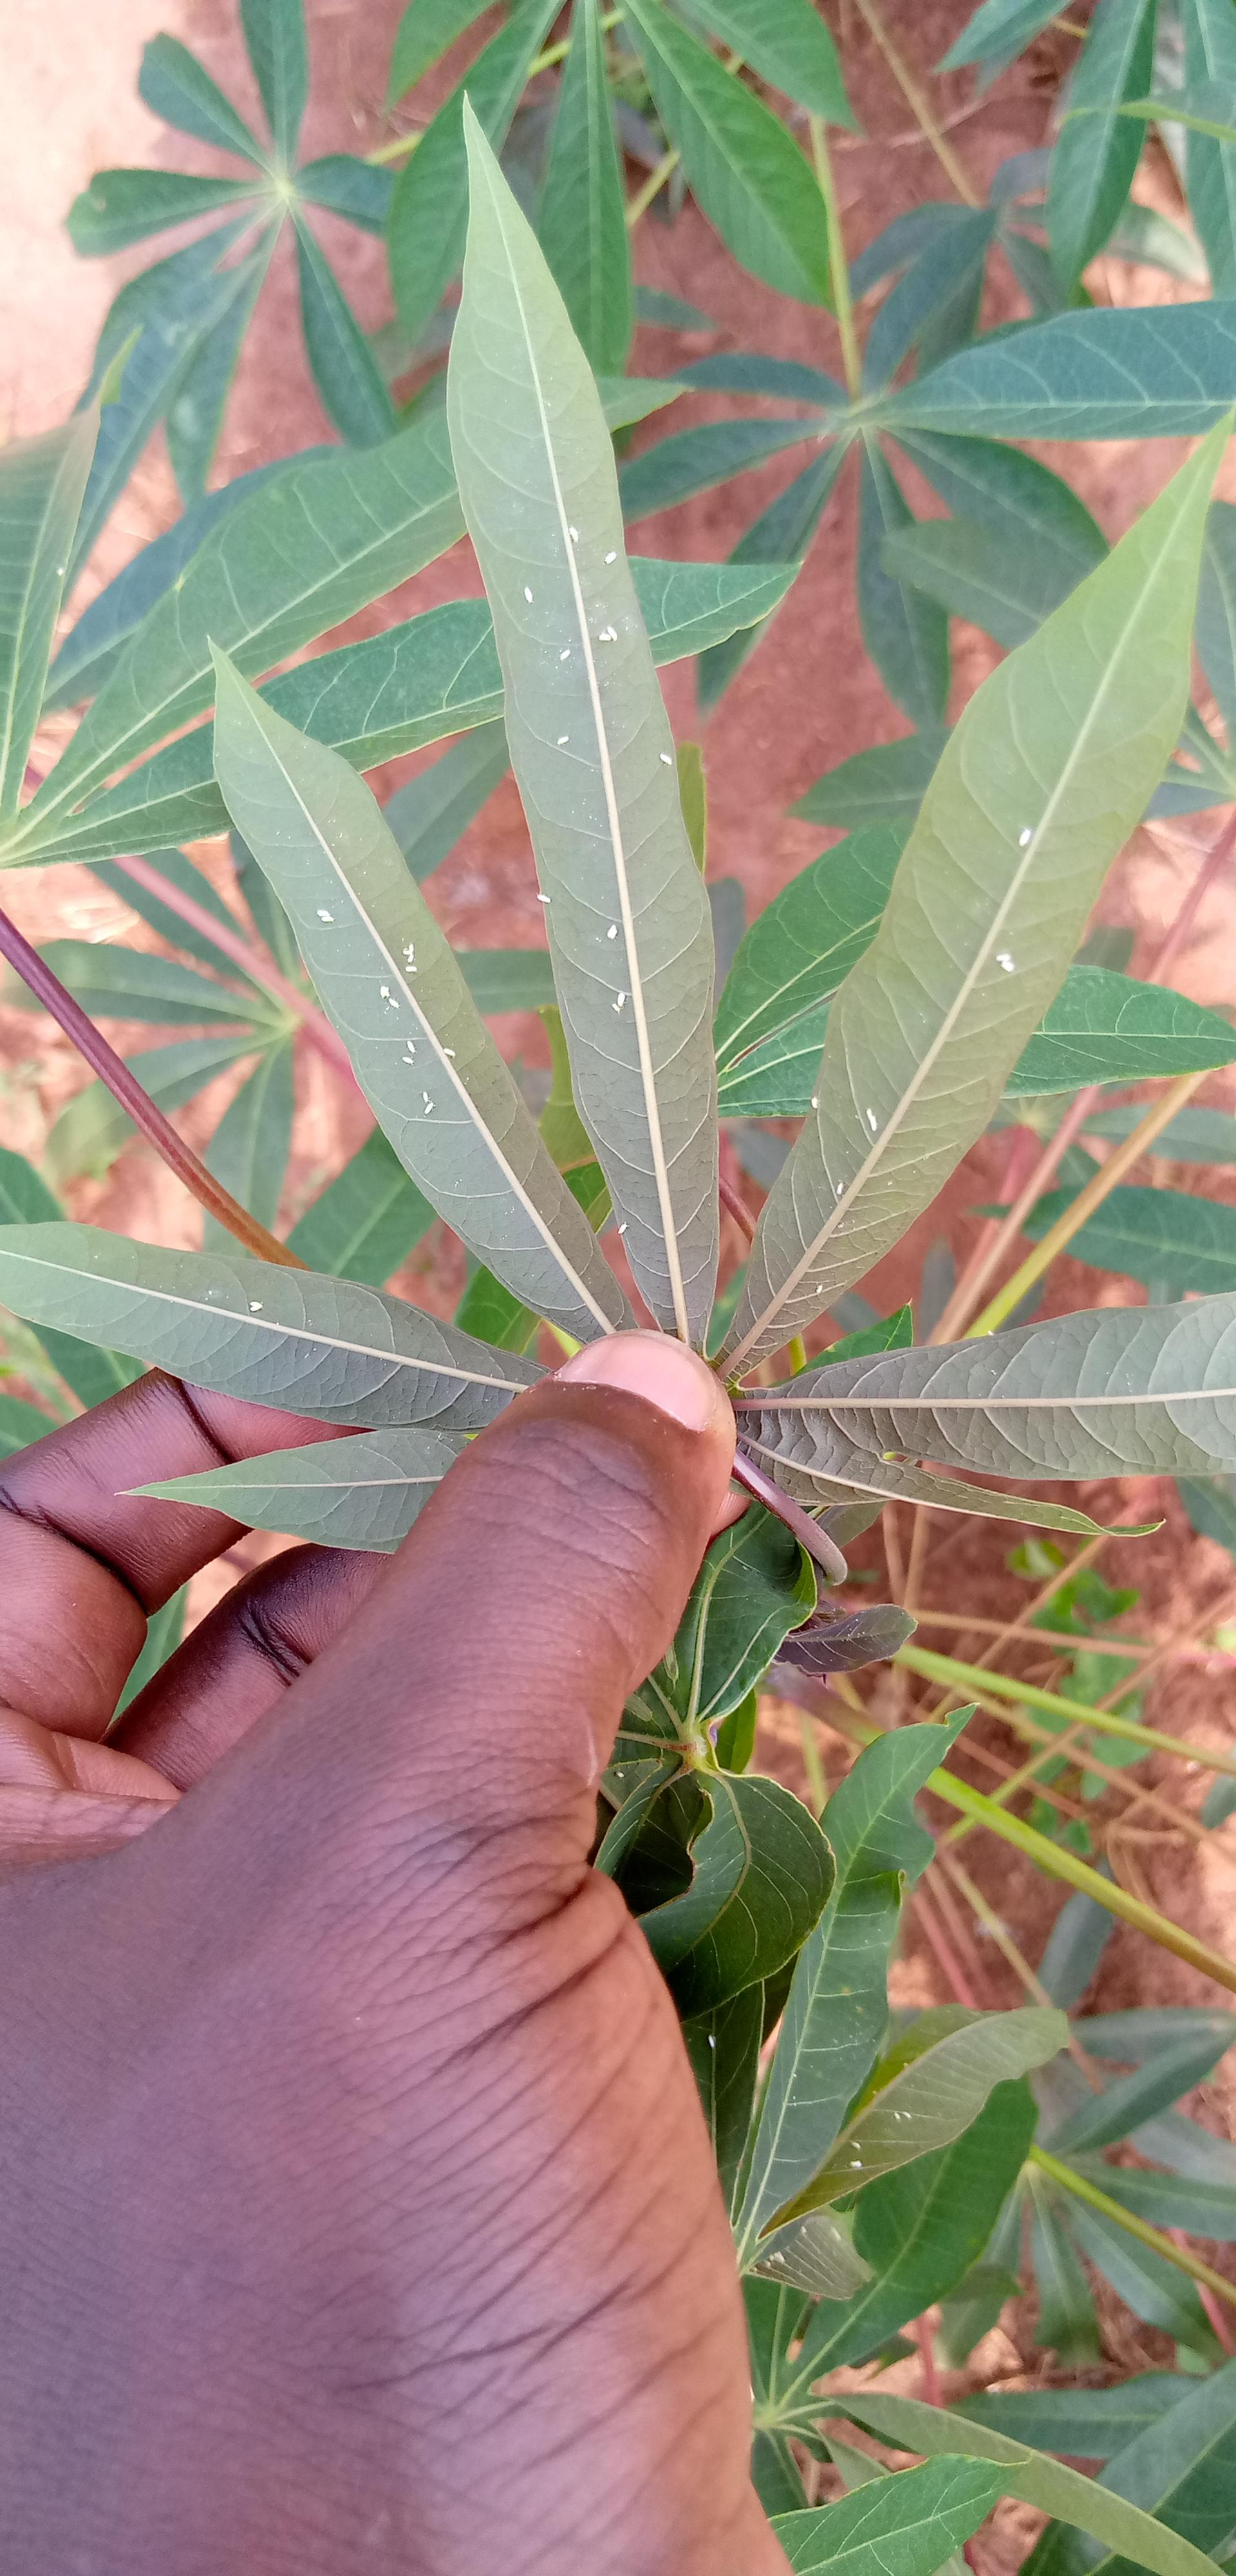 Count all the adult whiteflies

37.